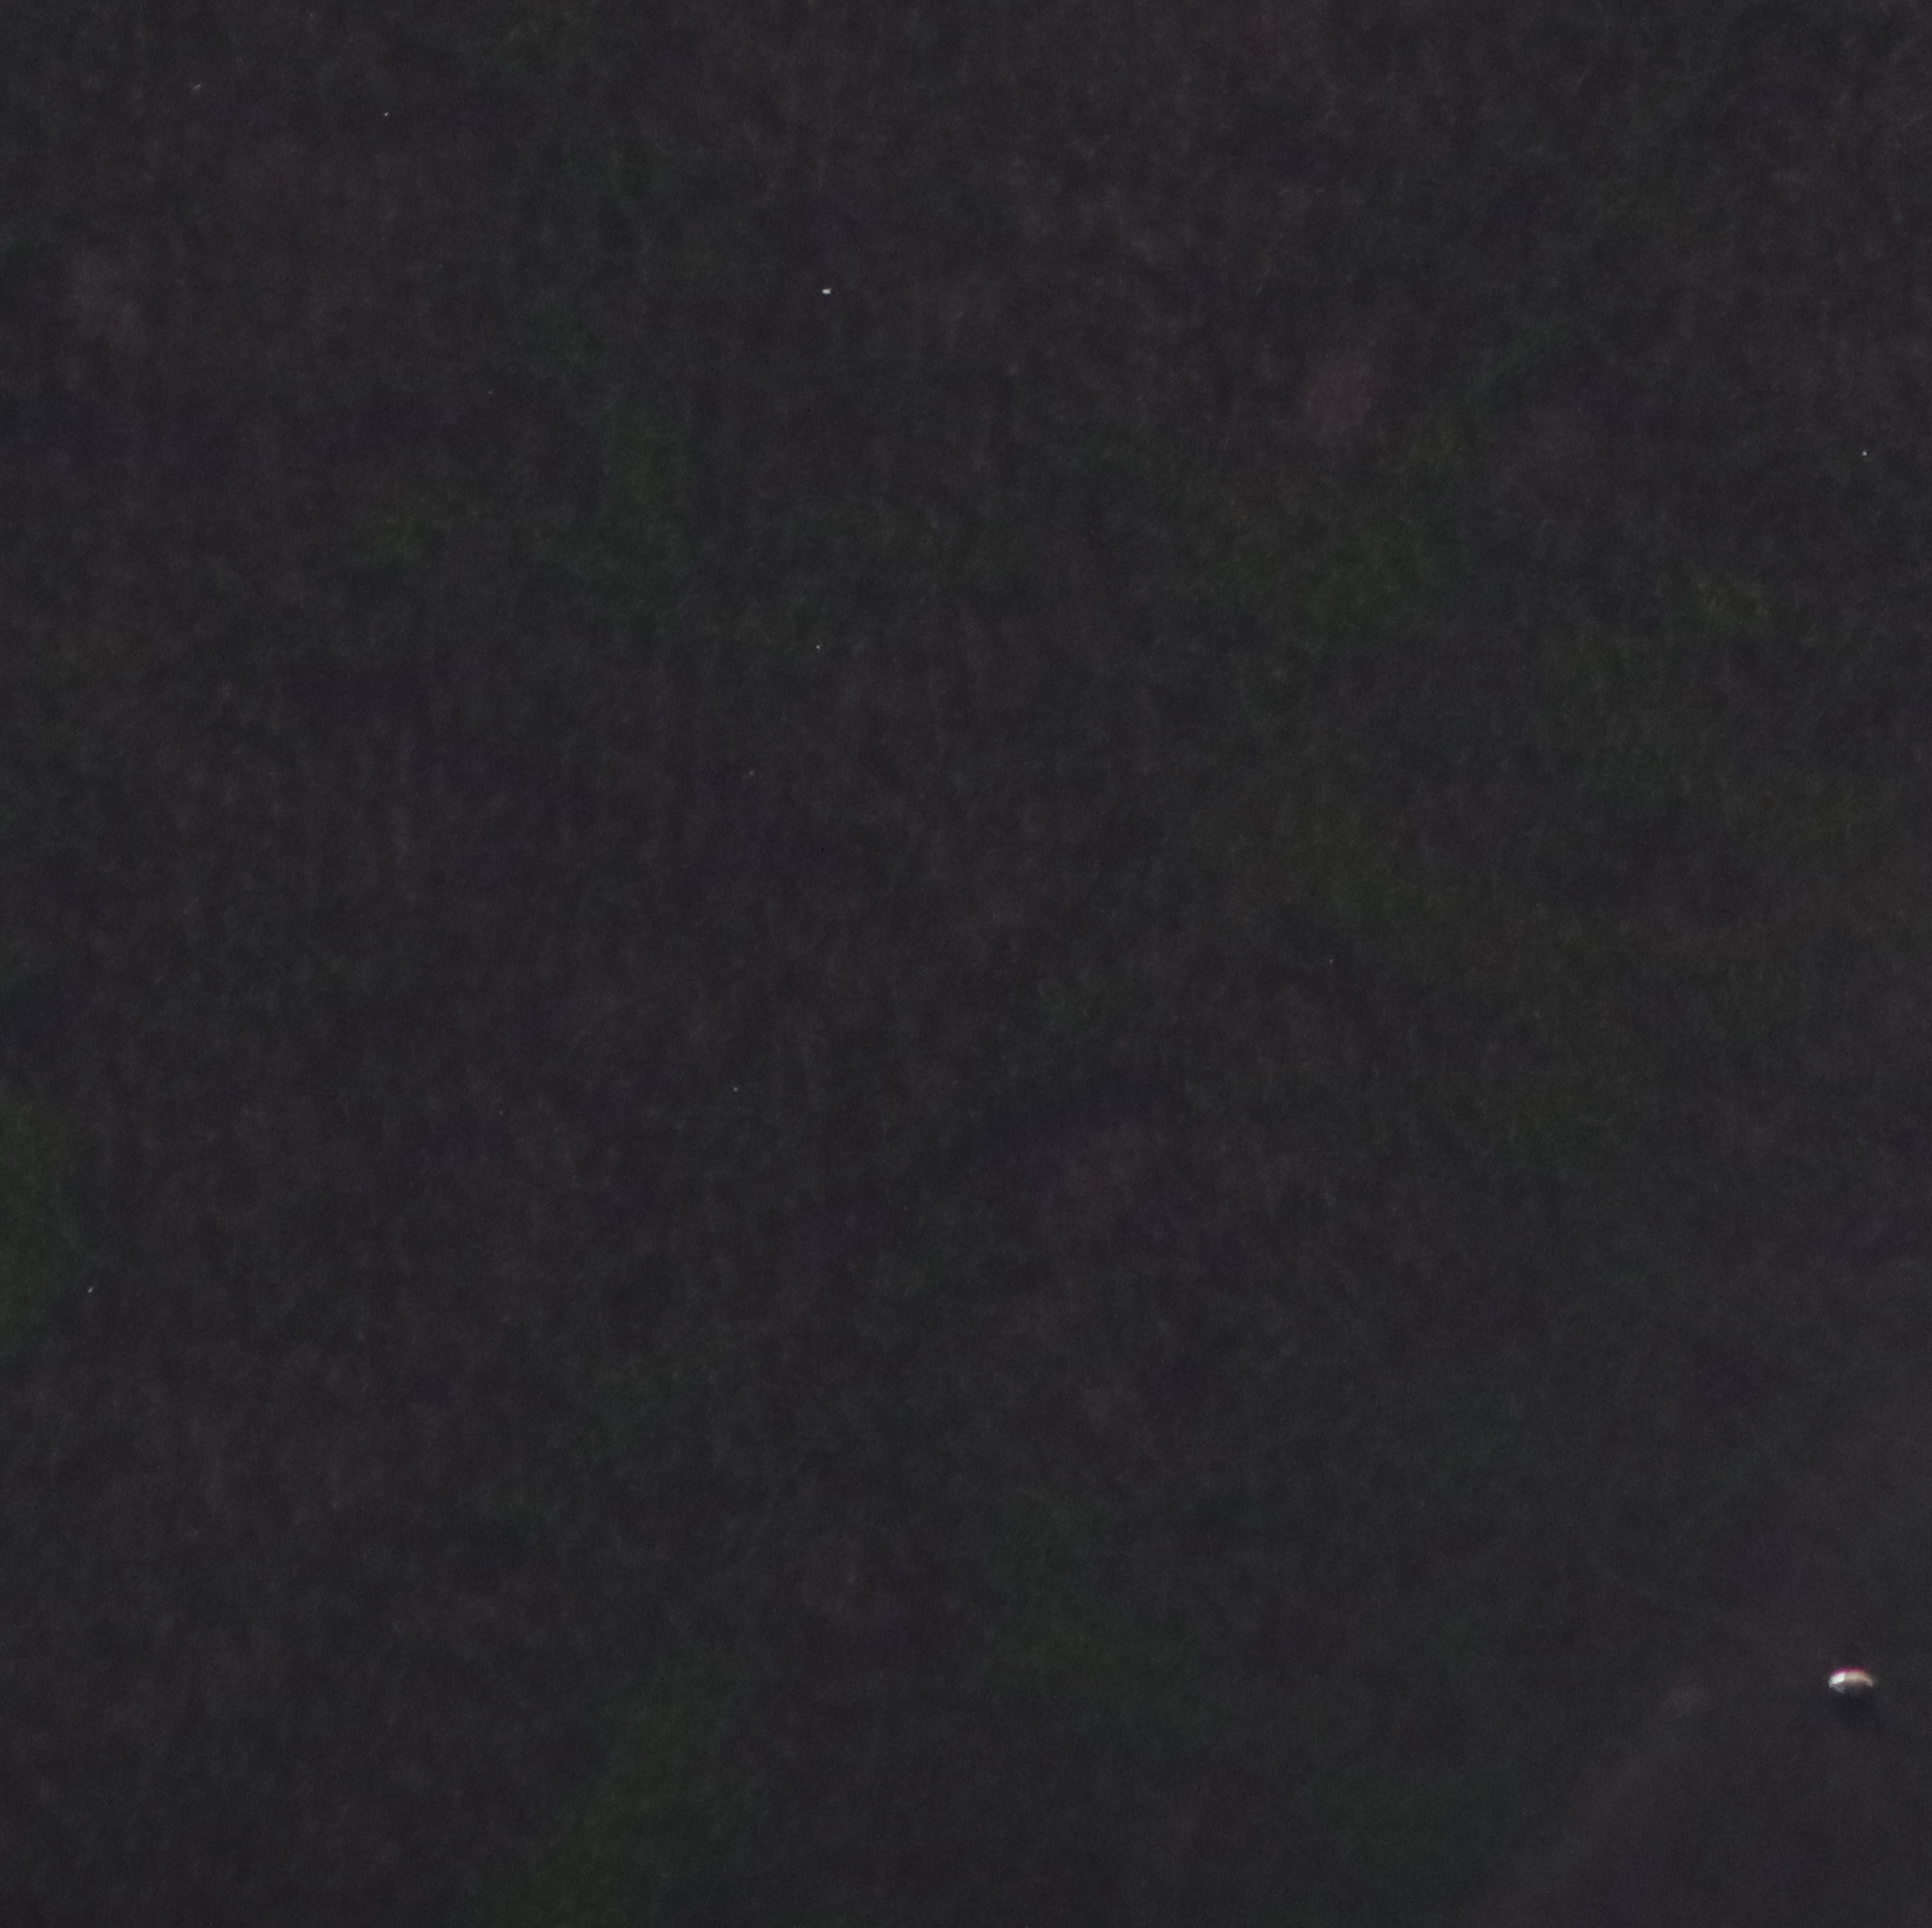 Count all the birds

1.